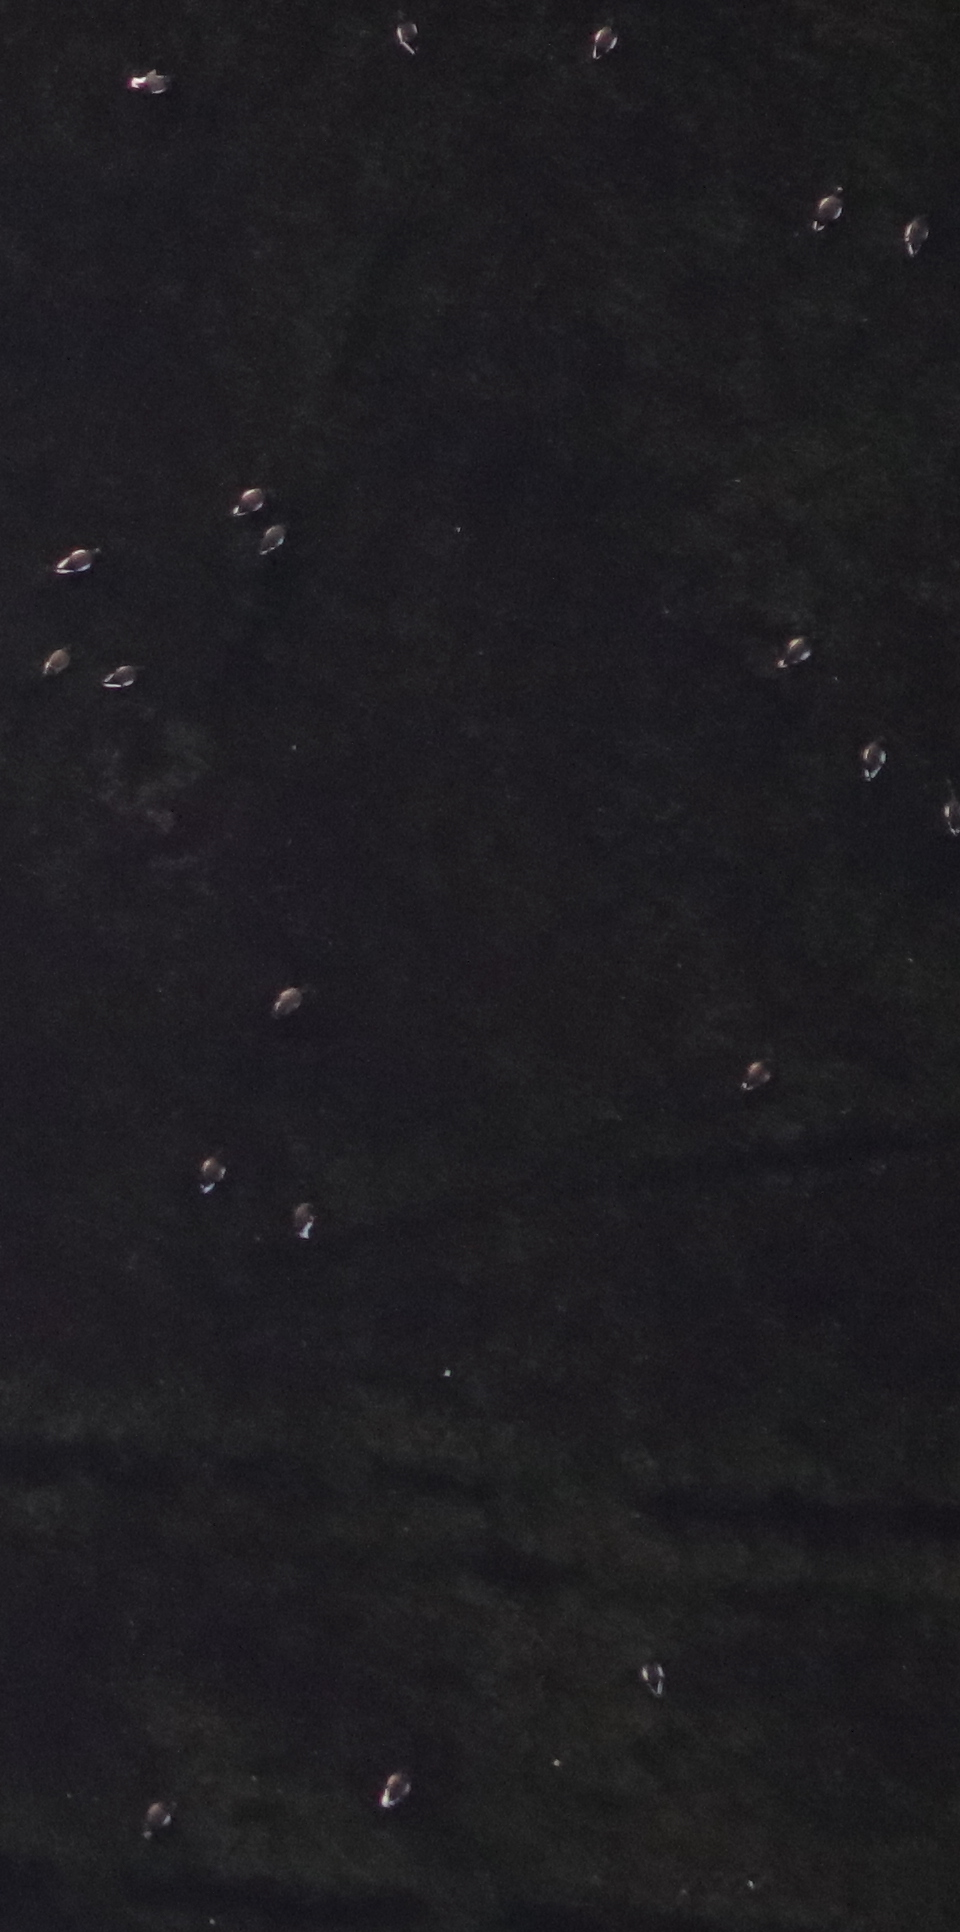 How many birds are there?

19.